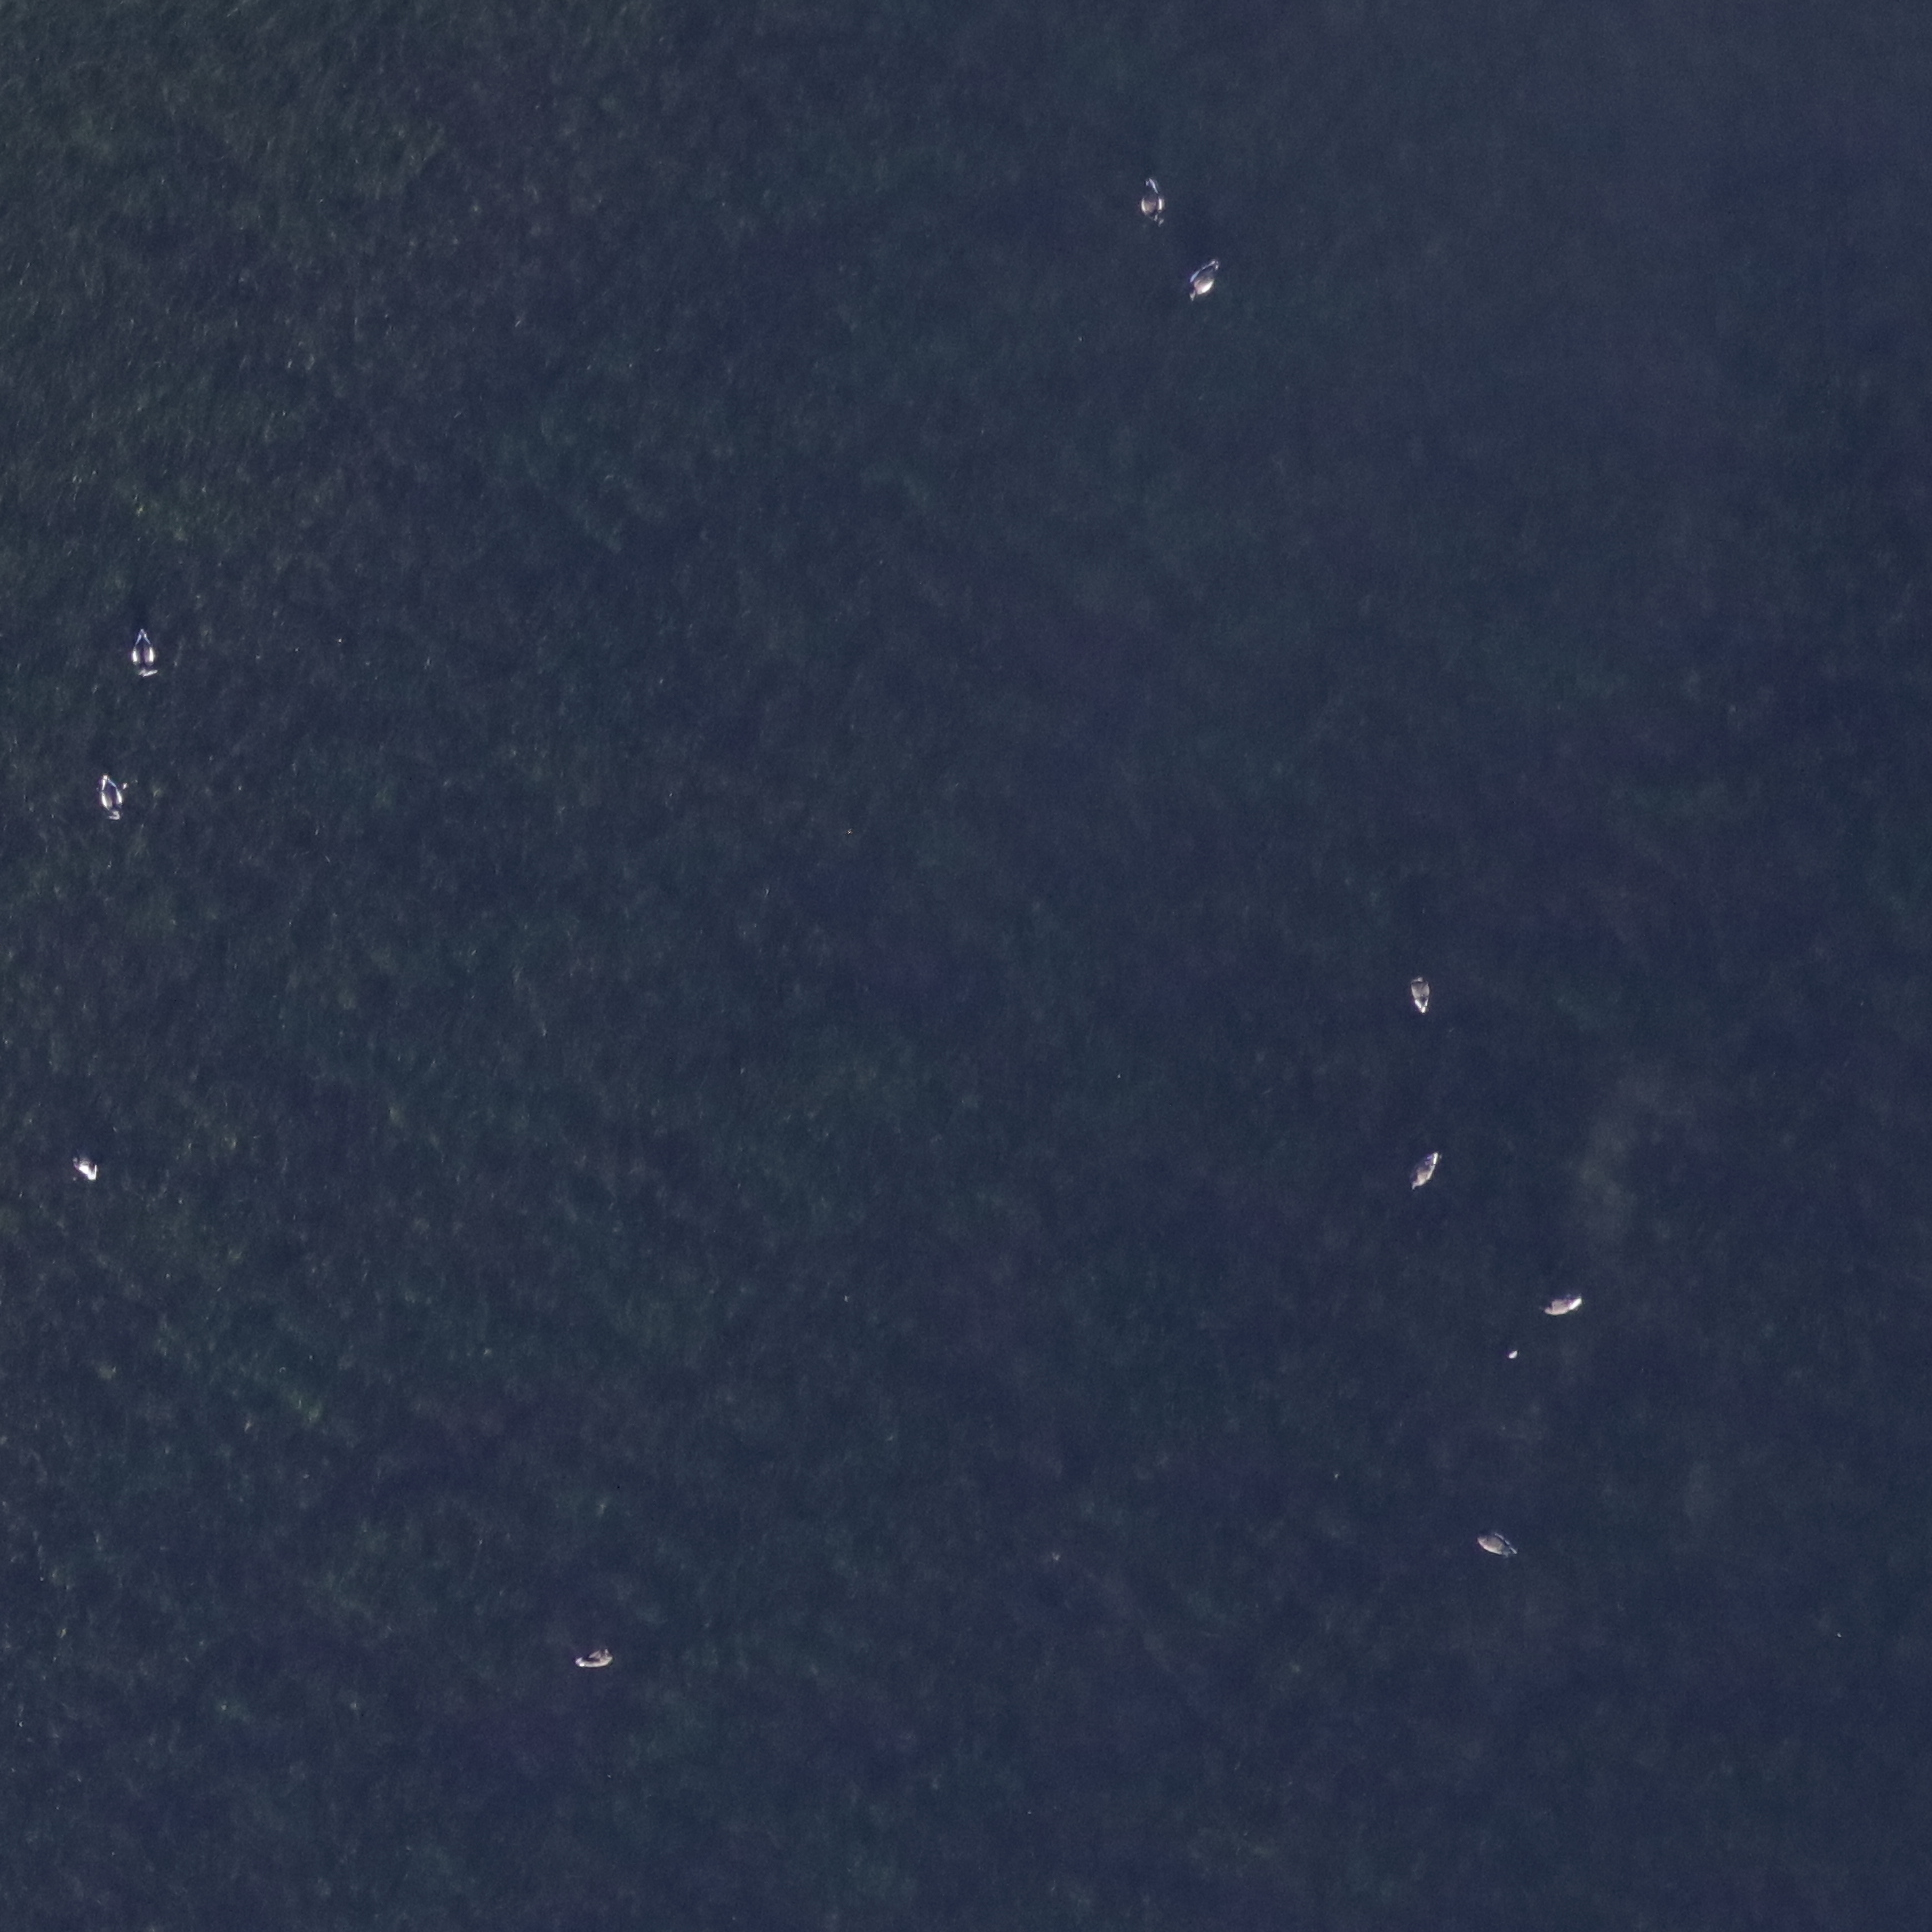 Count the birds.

10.